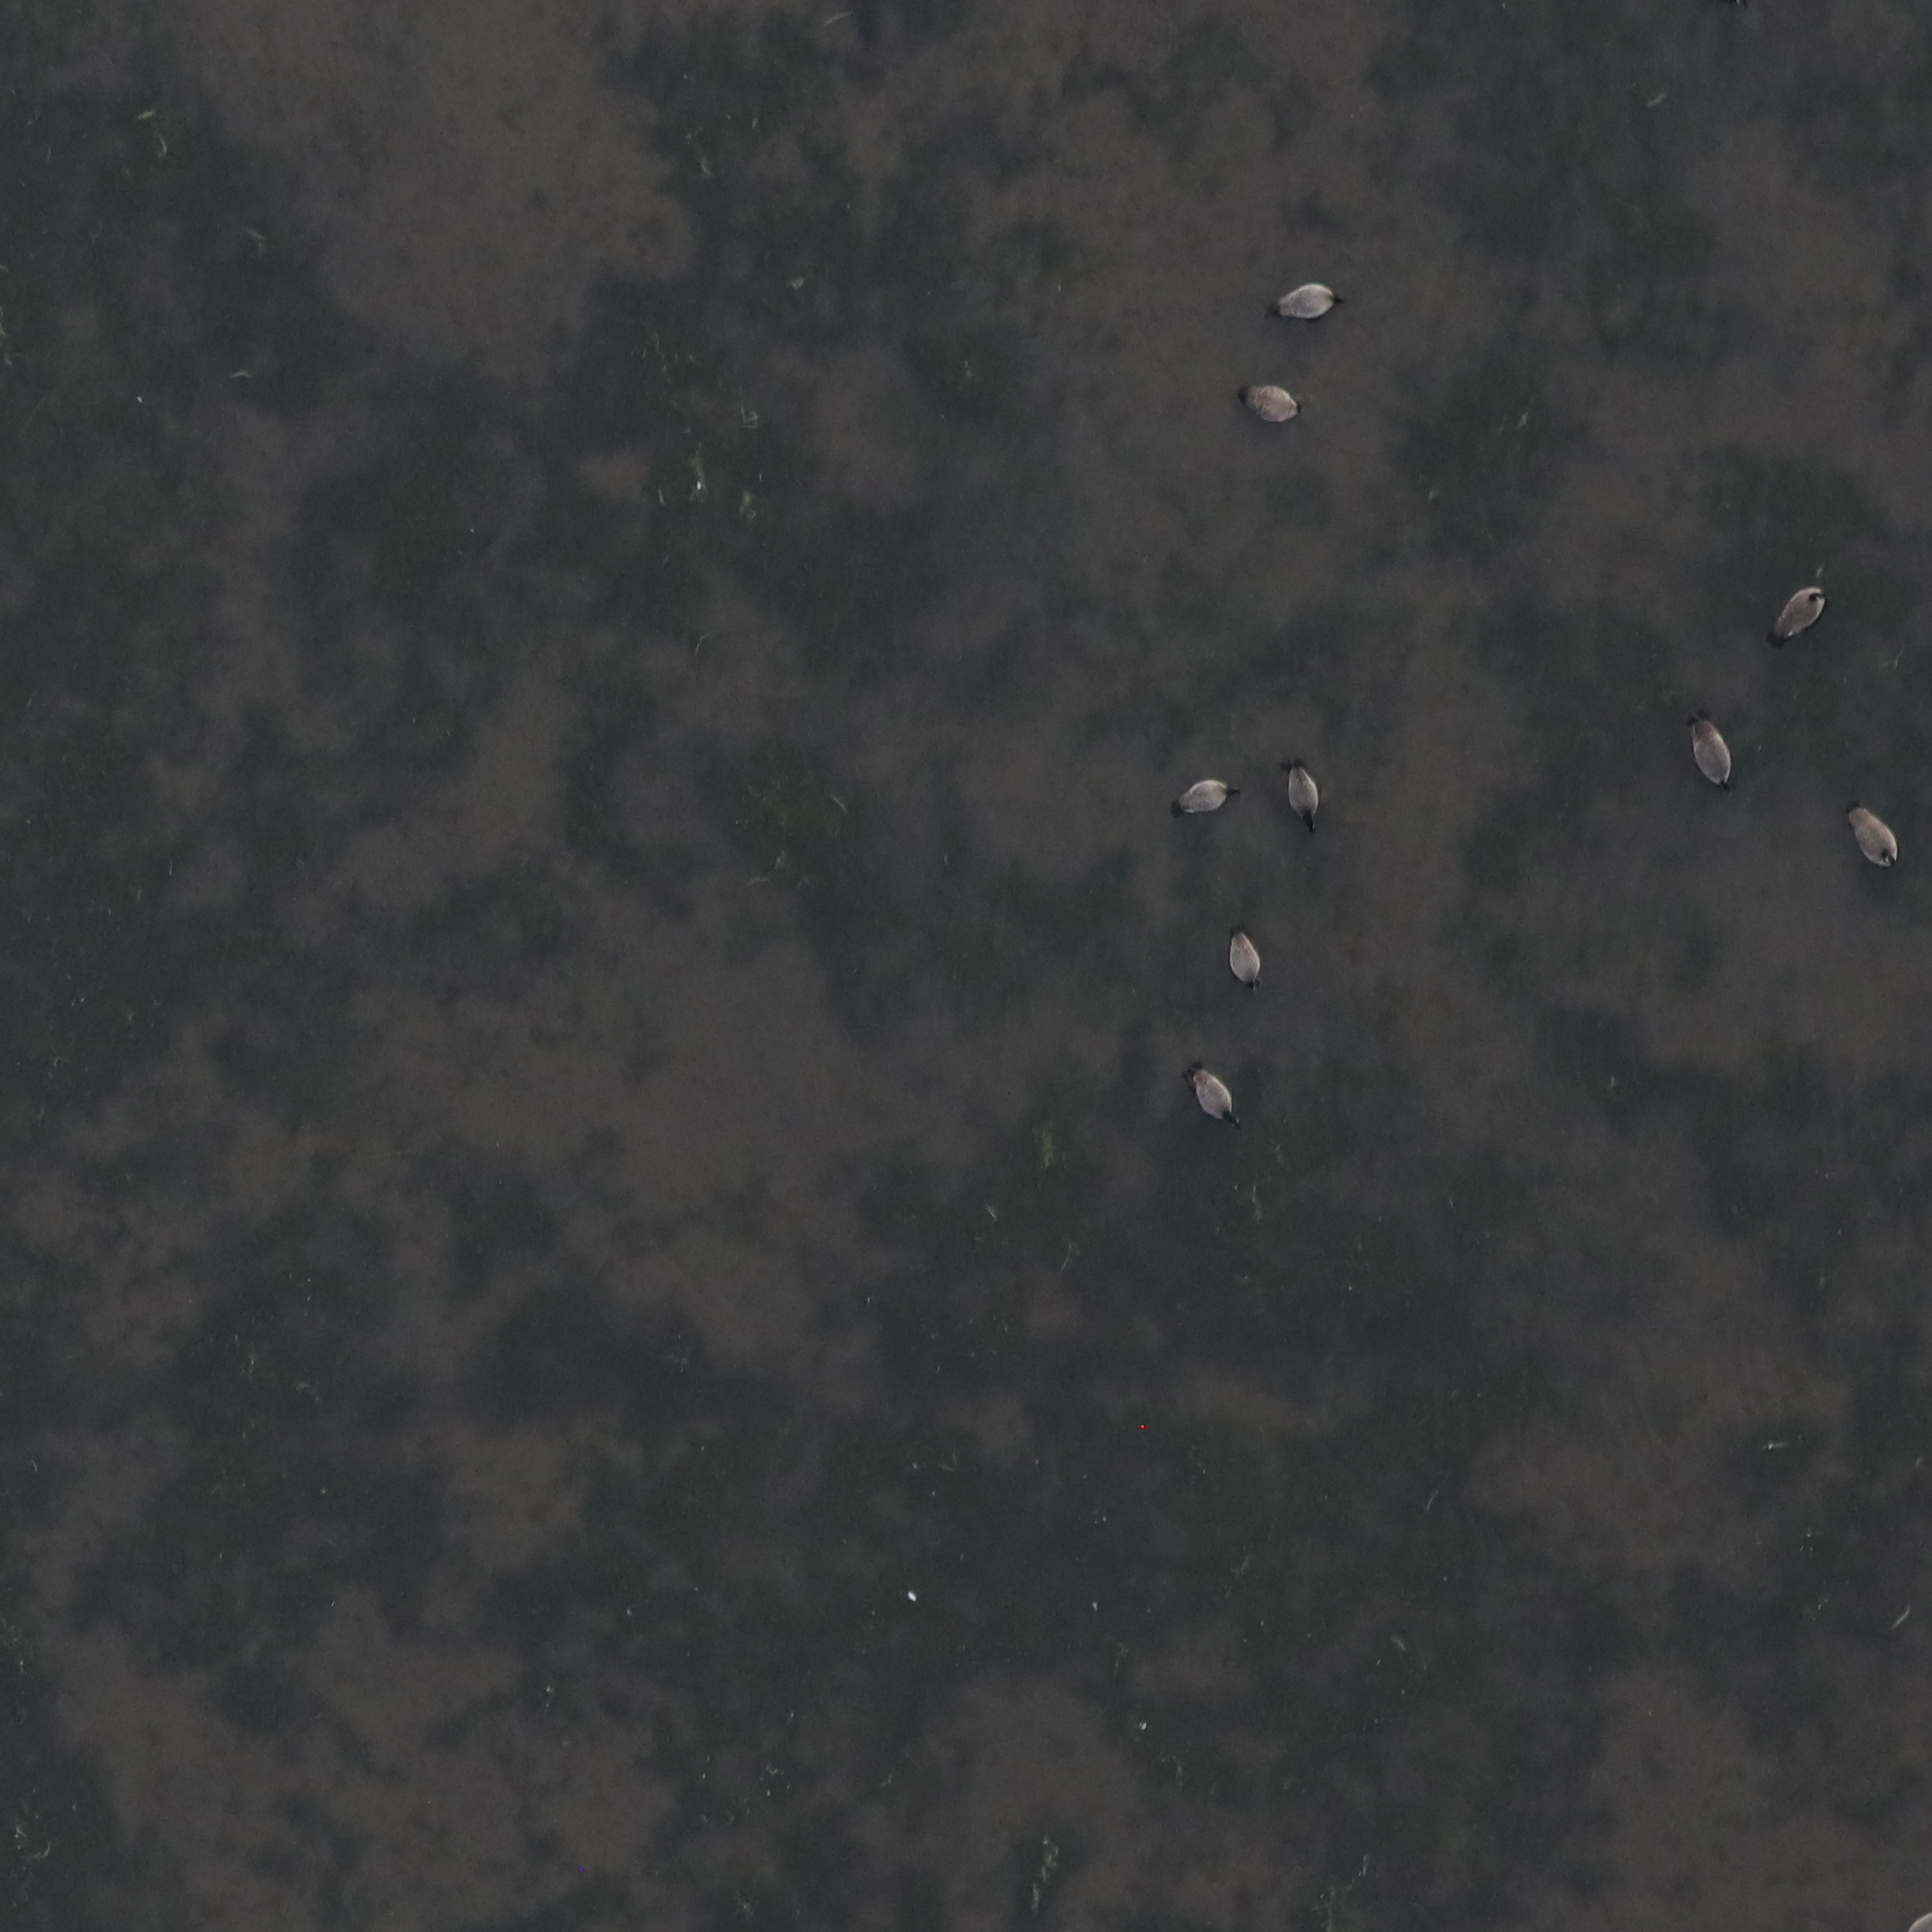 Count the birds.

10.